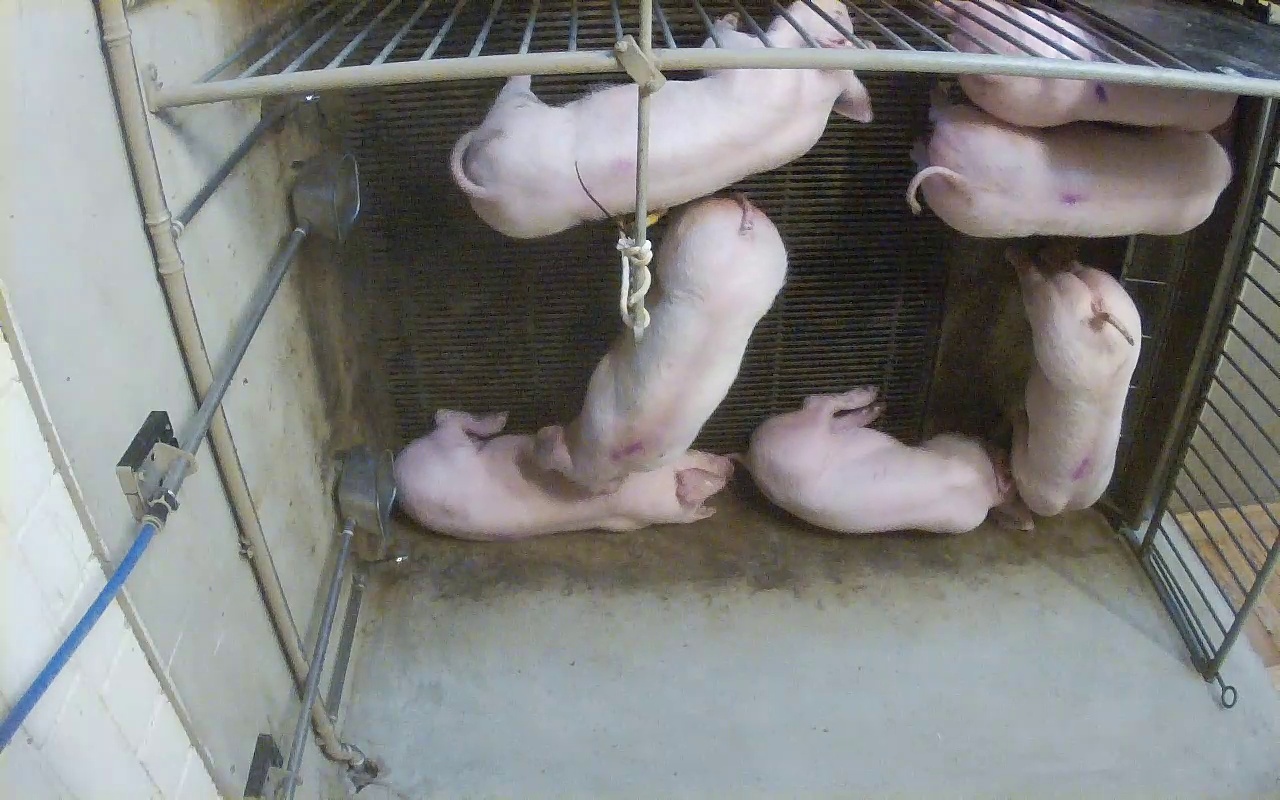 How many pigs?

7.